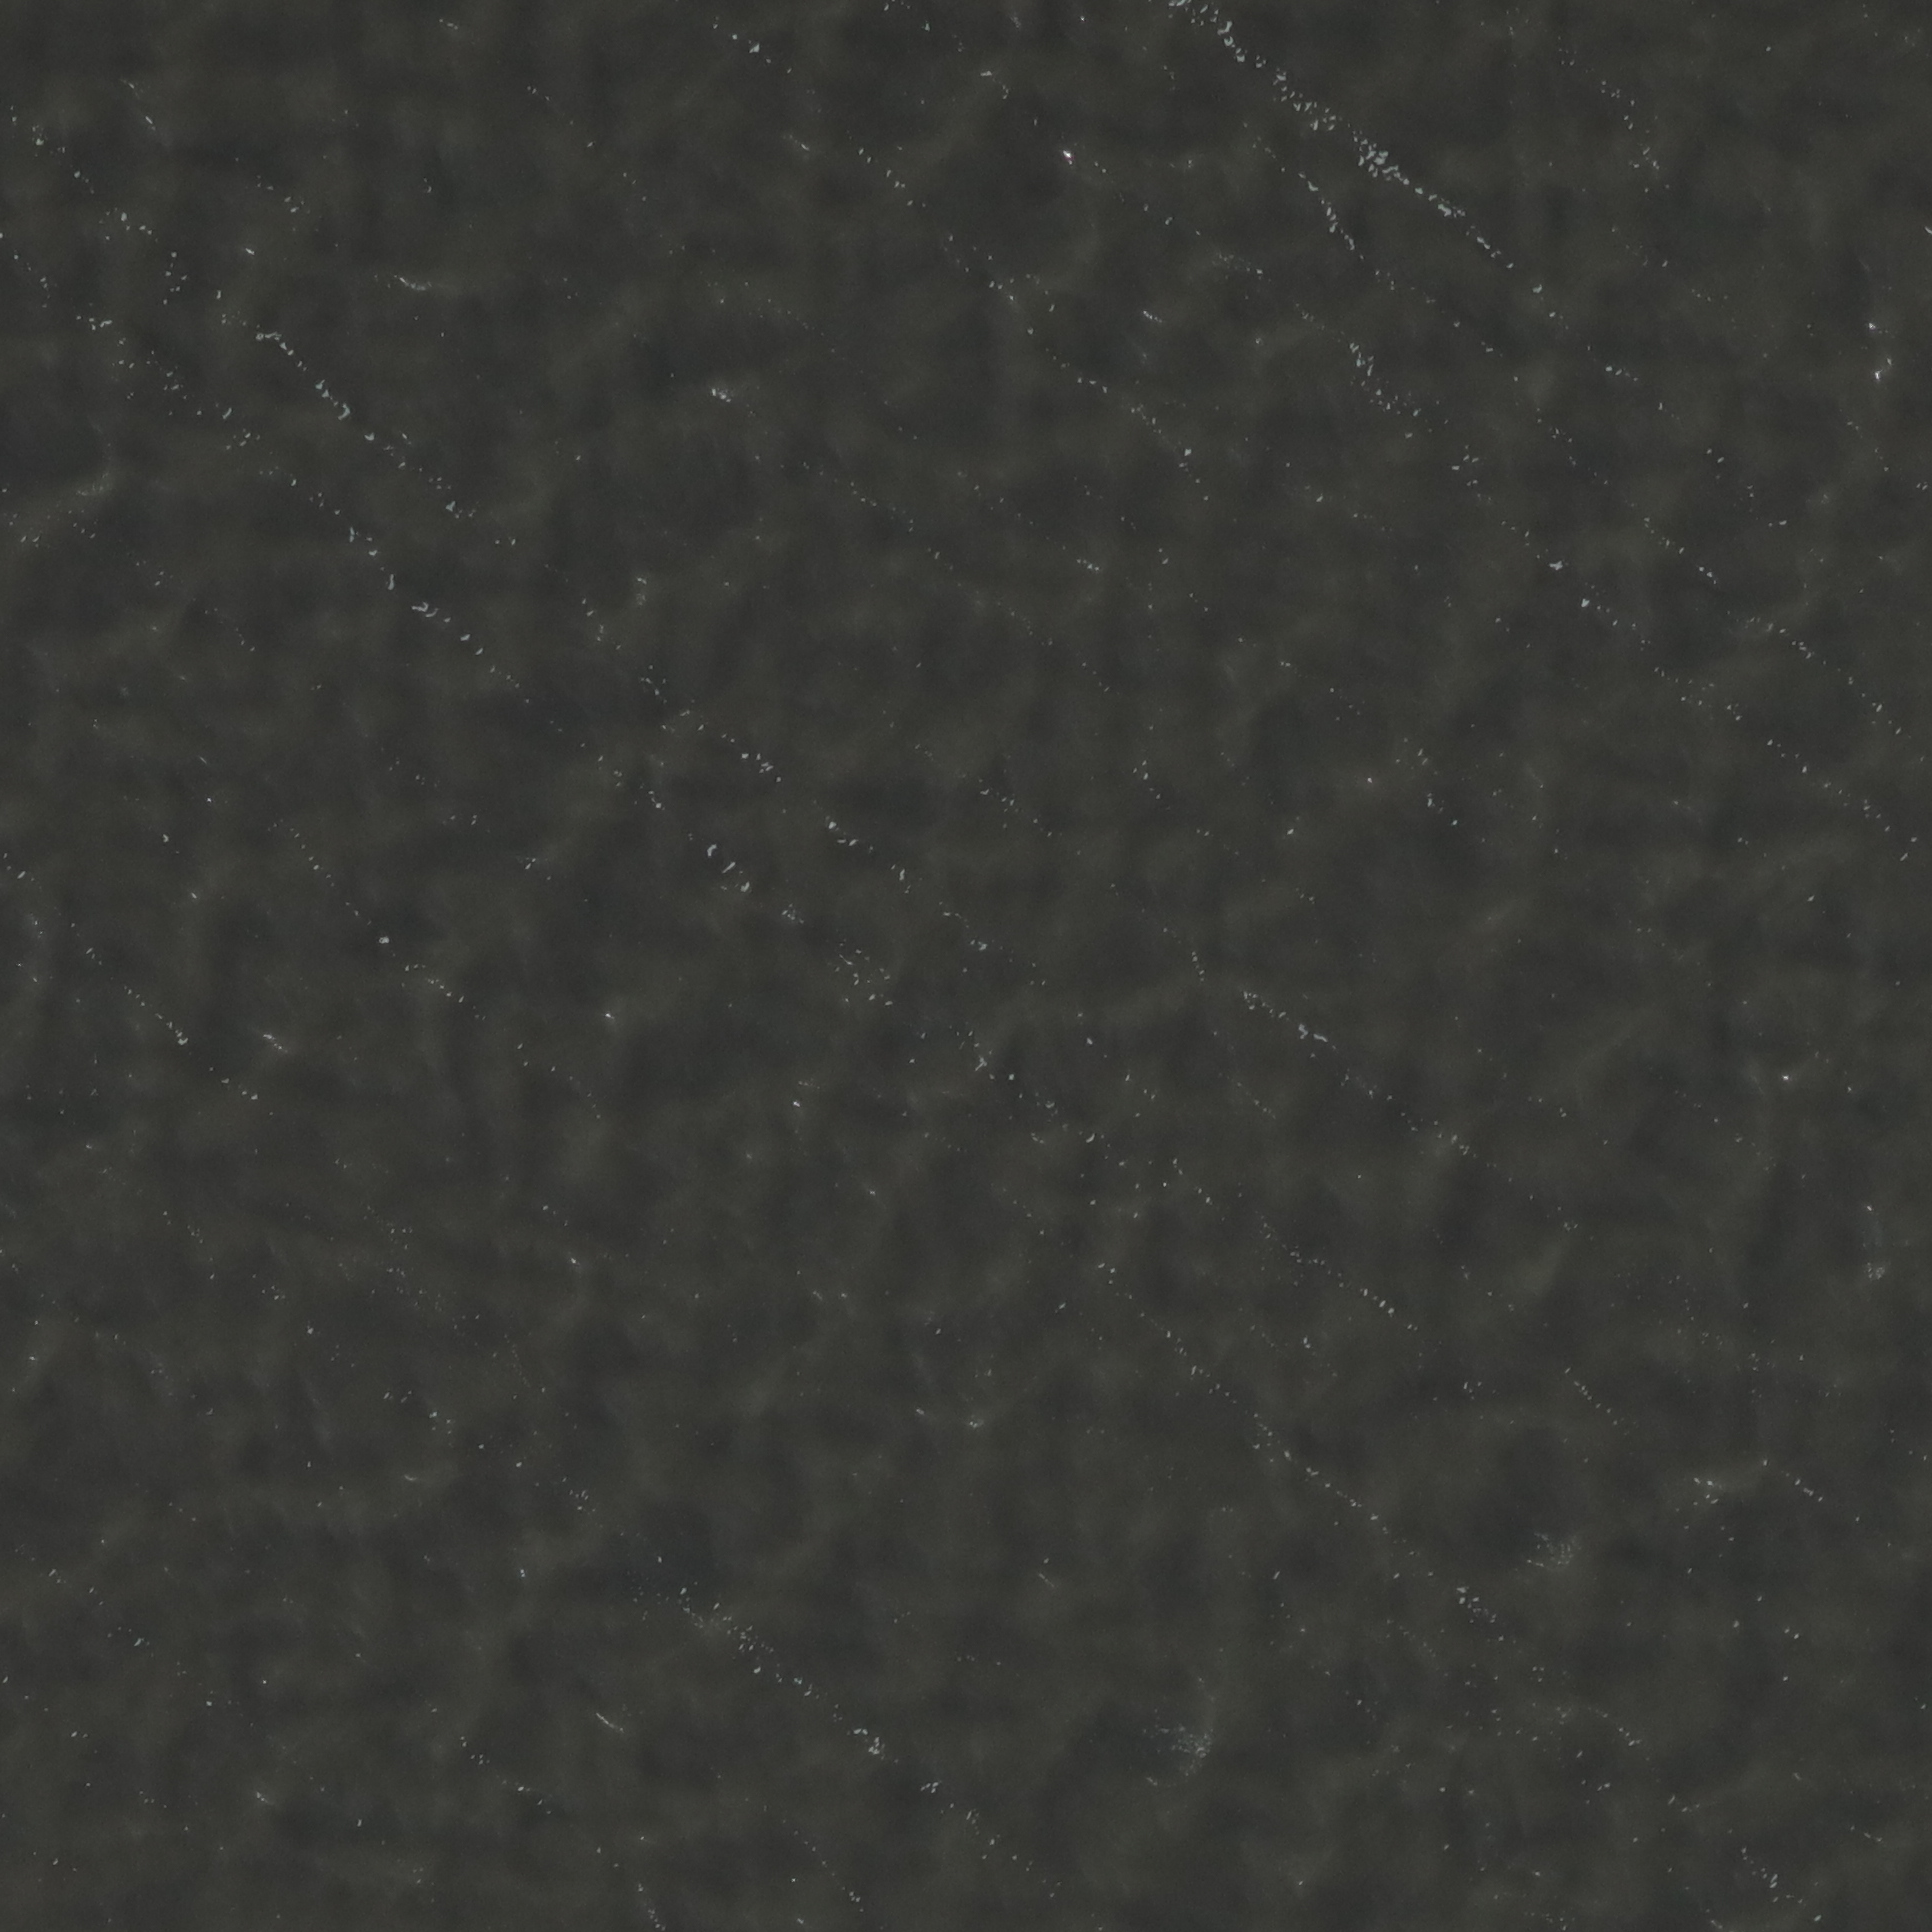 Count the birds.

0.